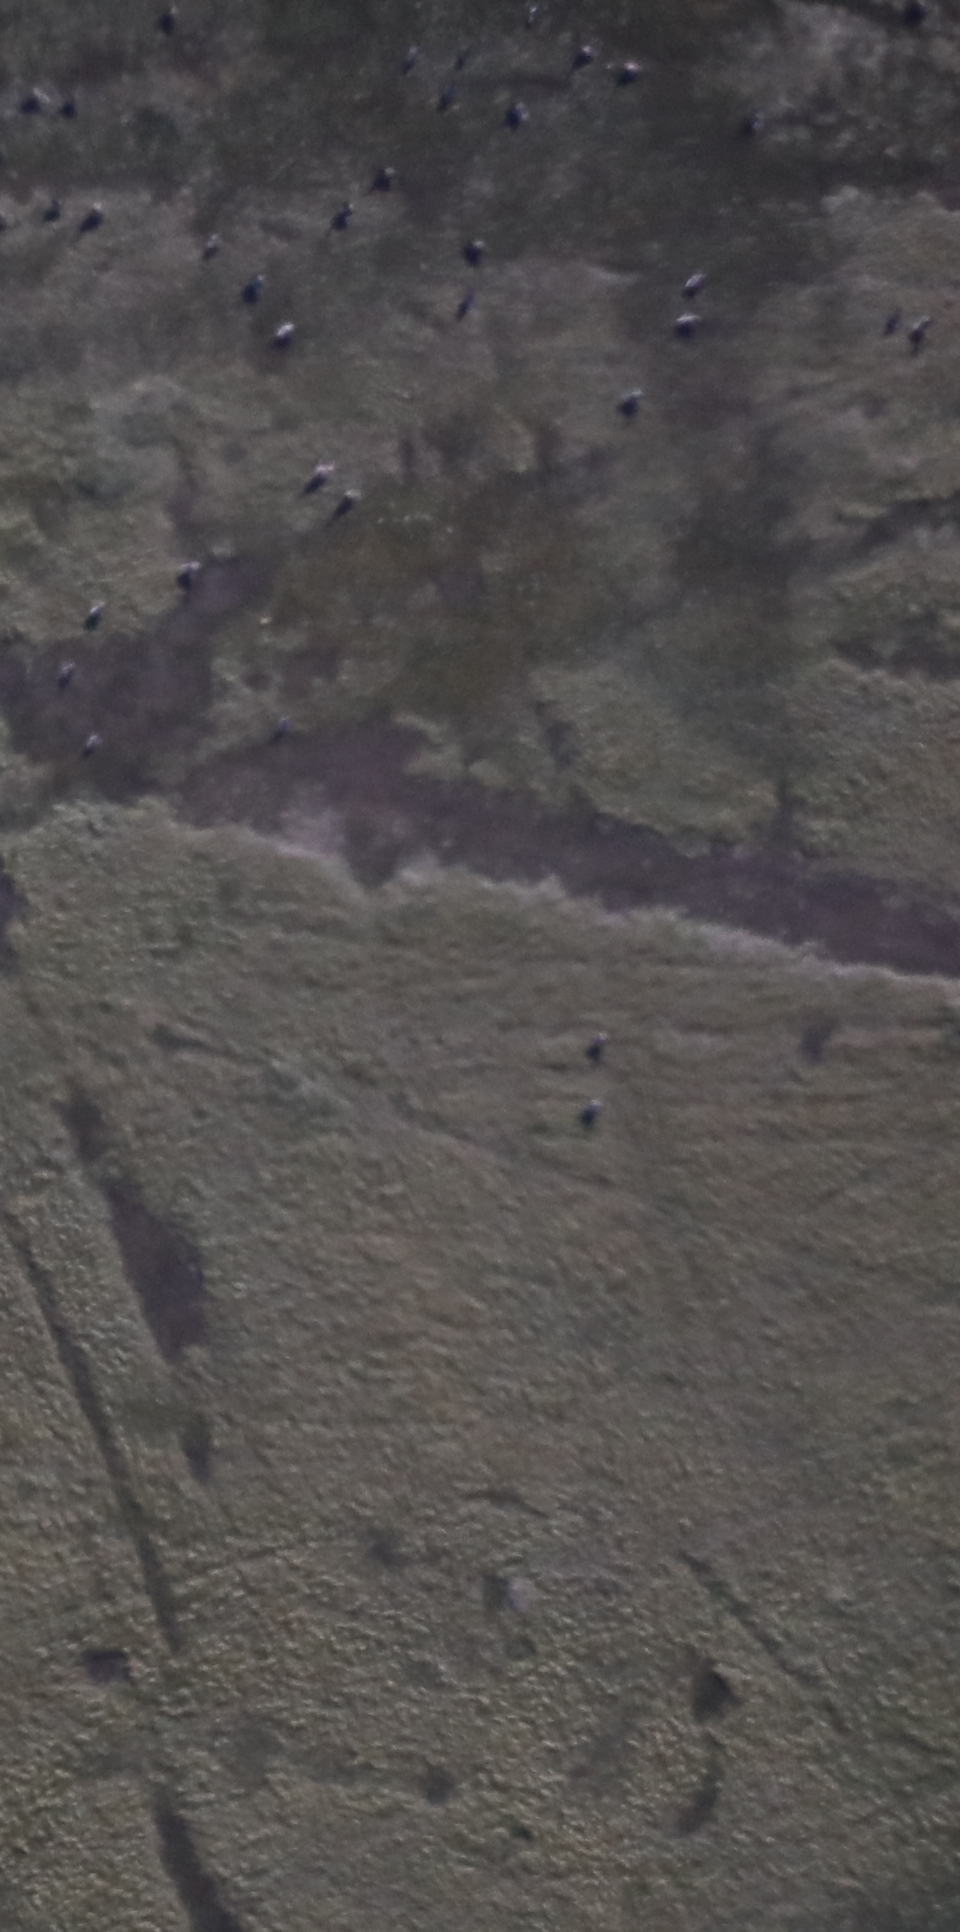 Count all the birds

35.